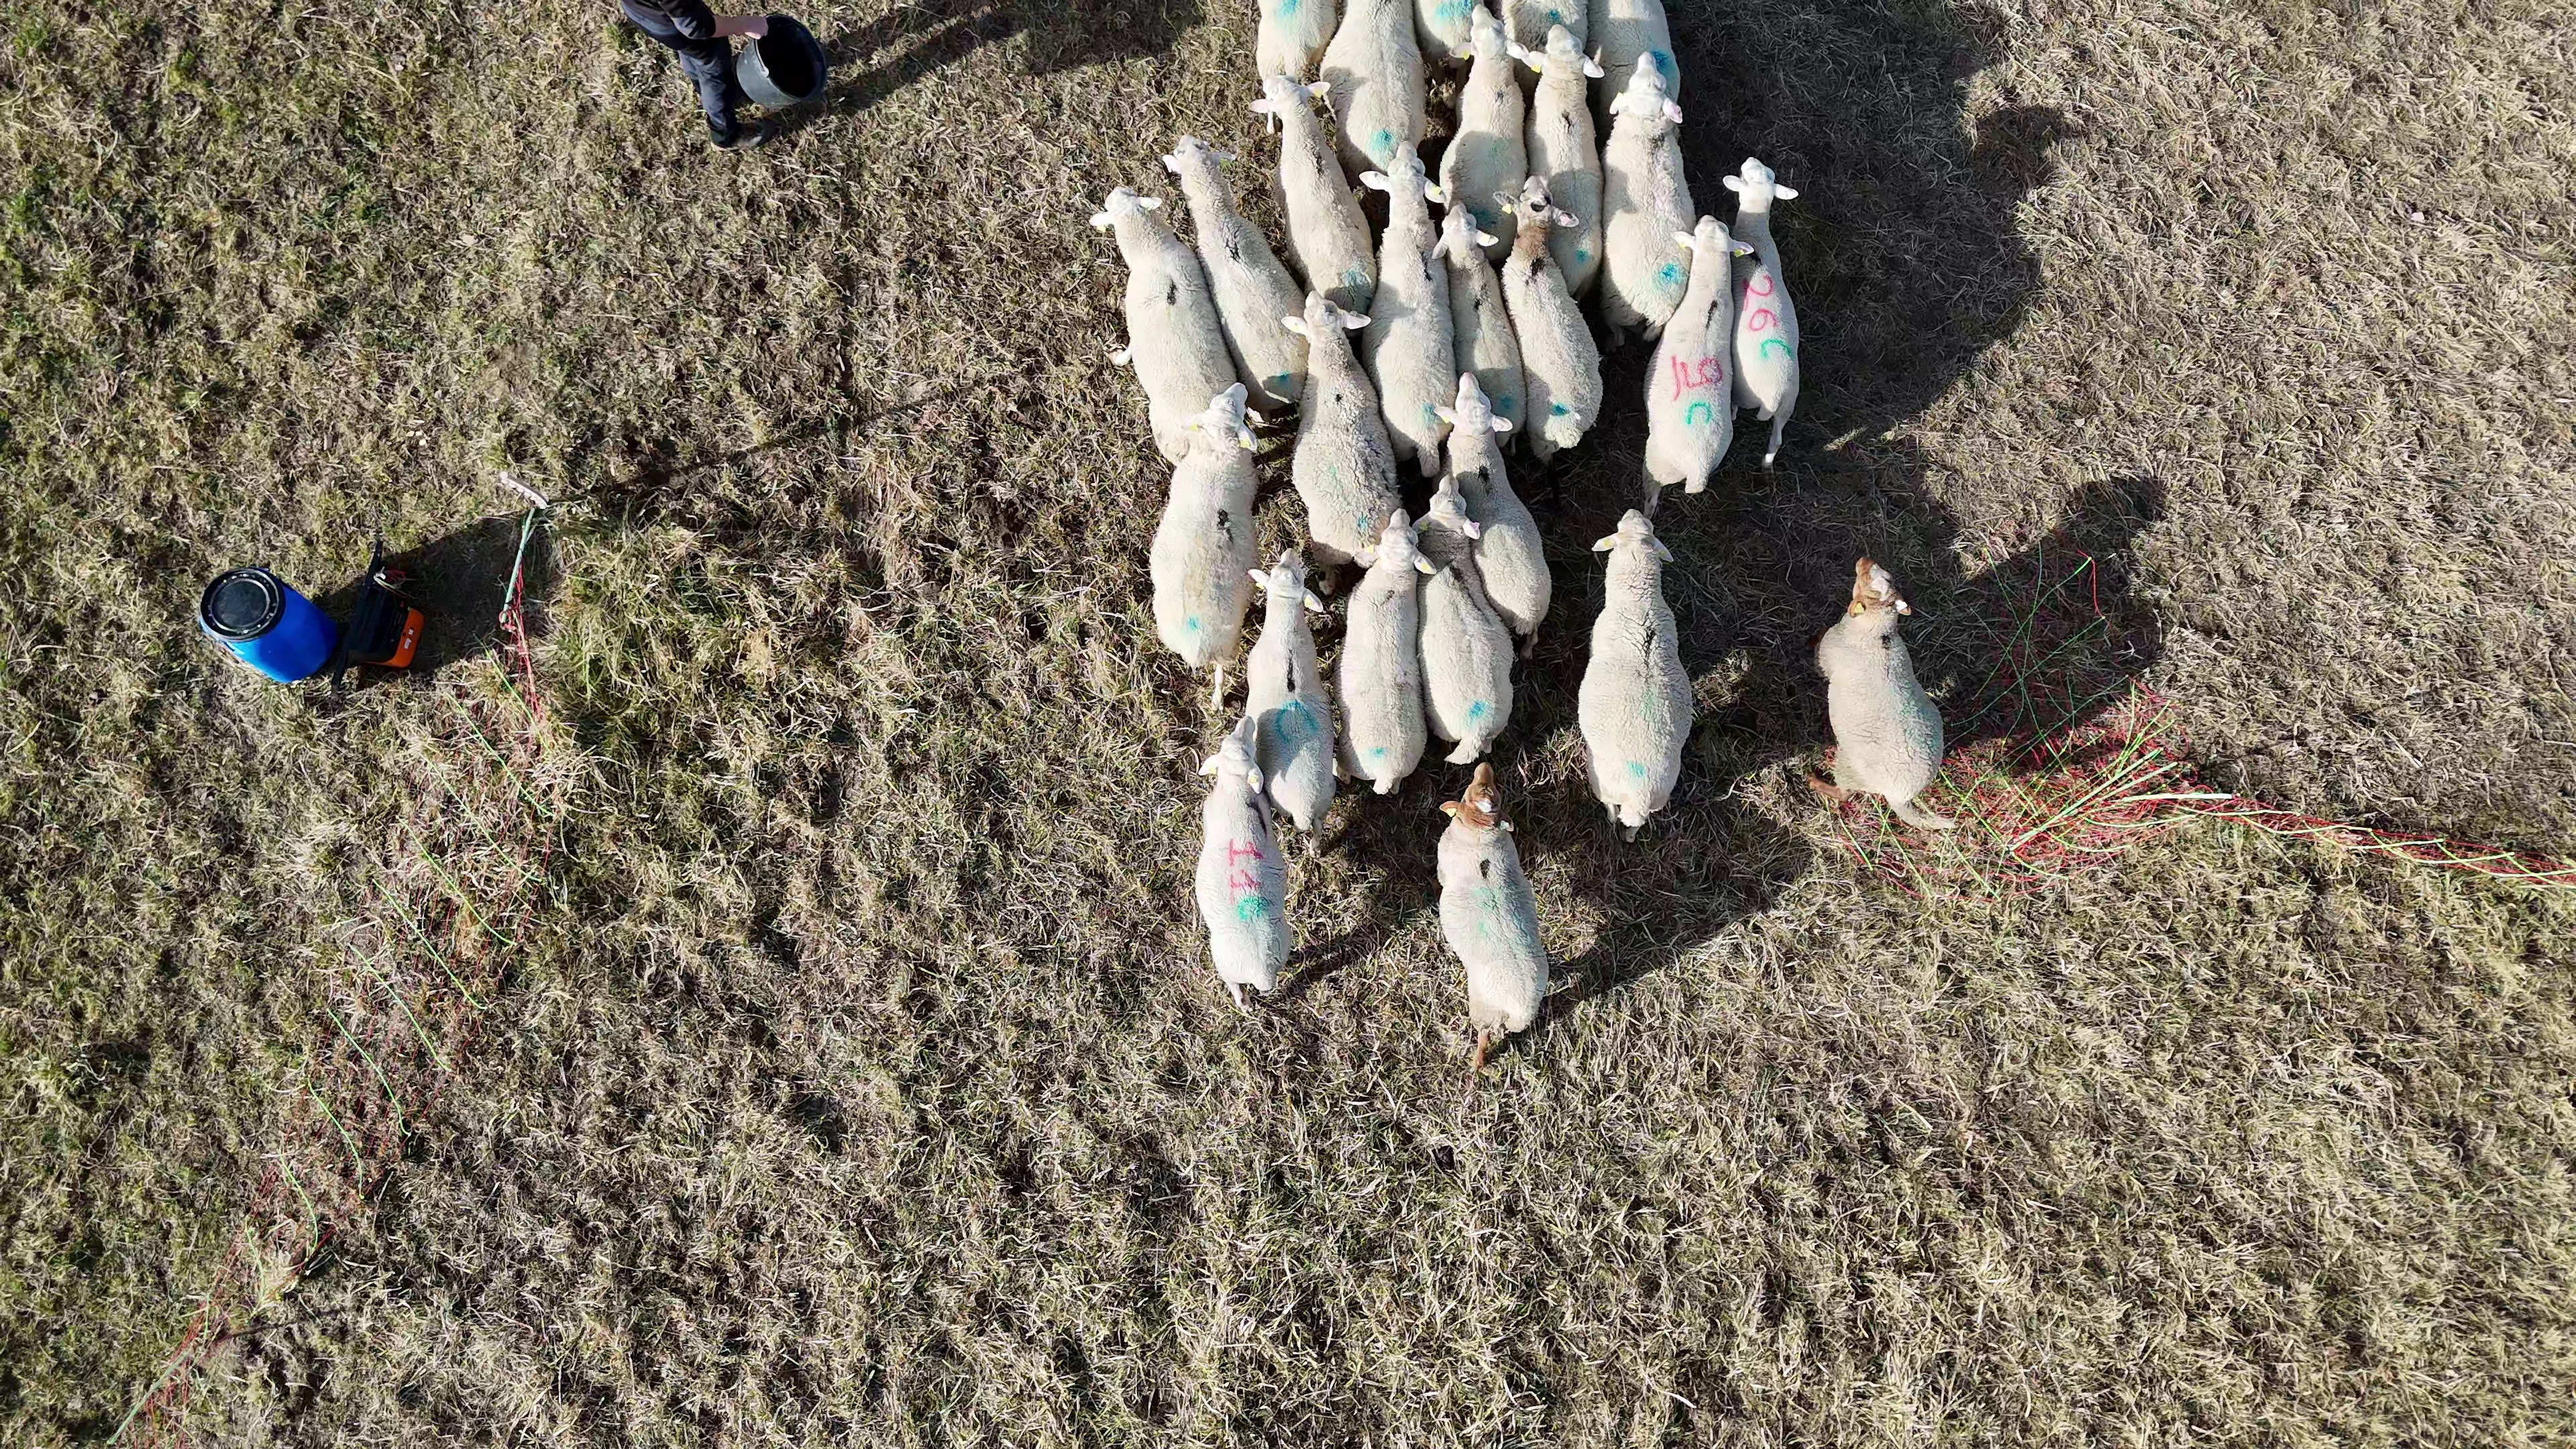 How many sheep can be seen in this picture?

27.